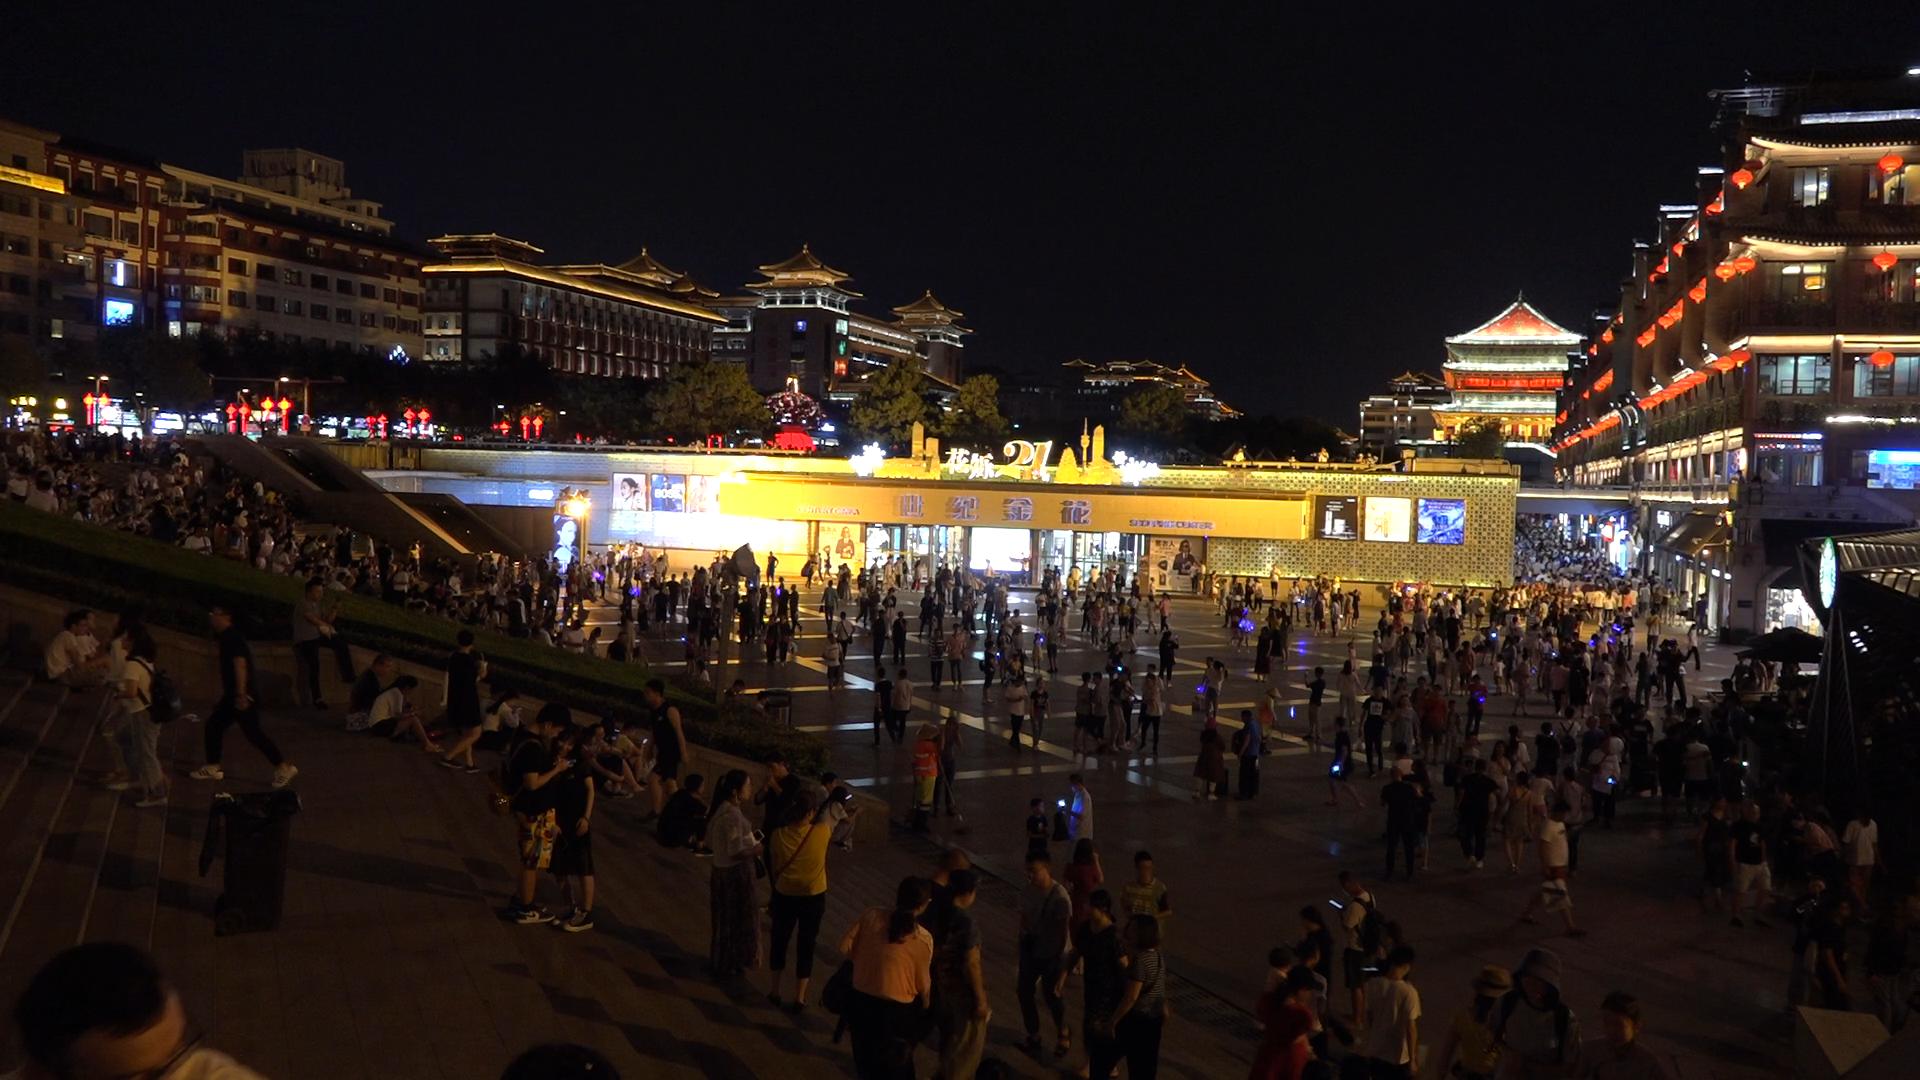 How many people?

587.